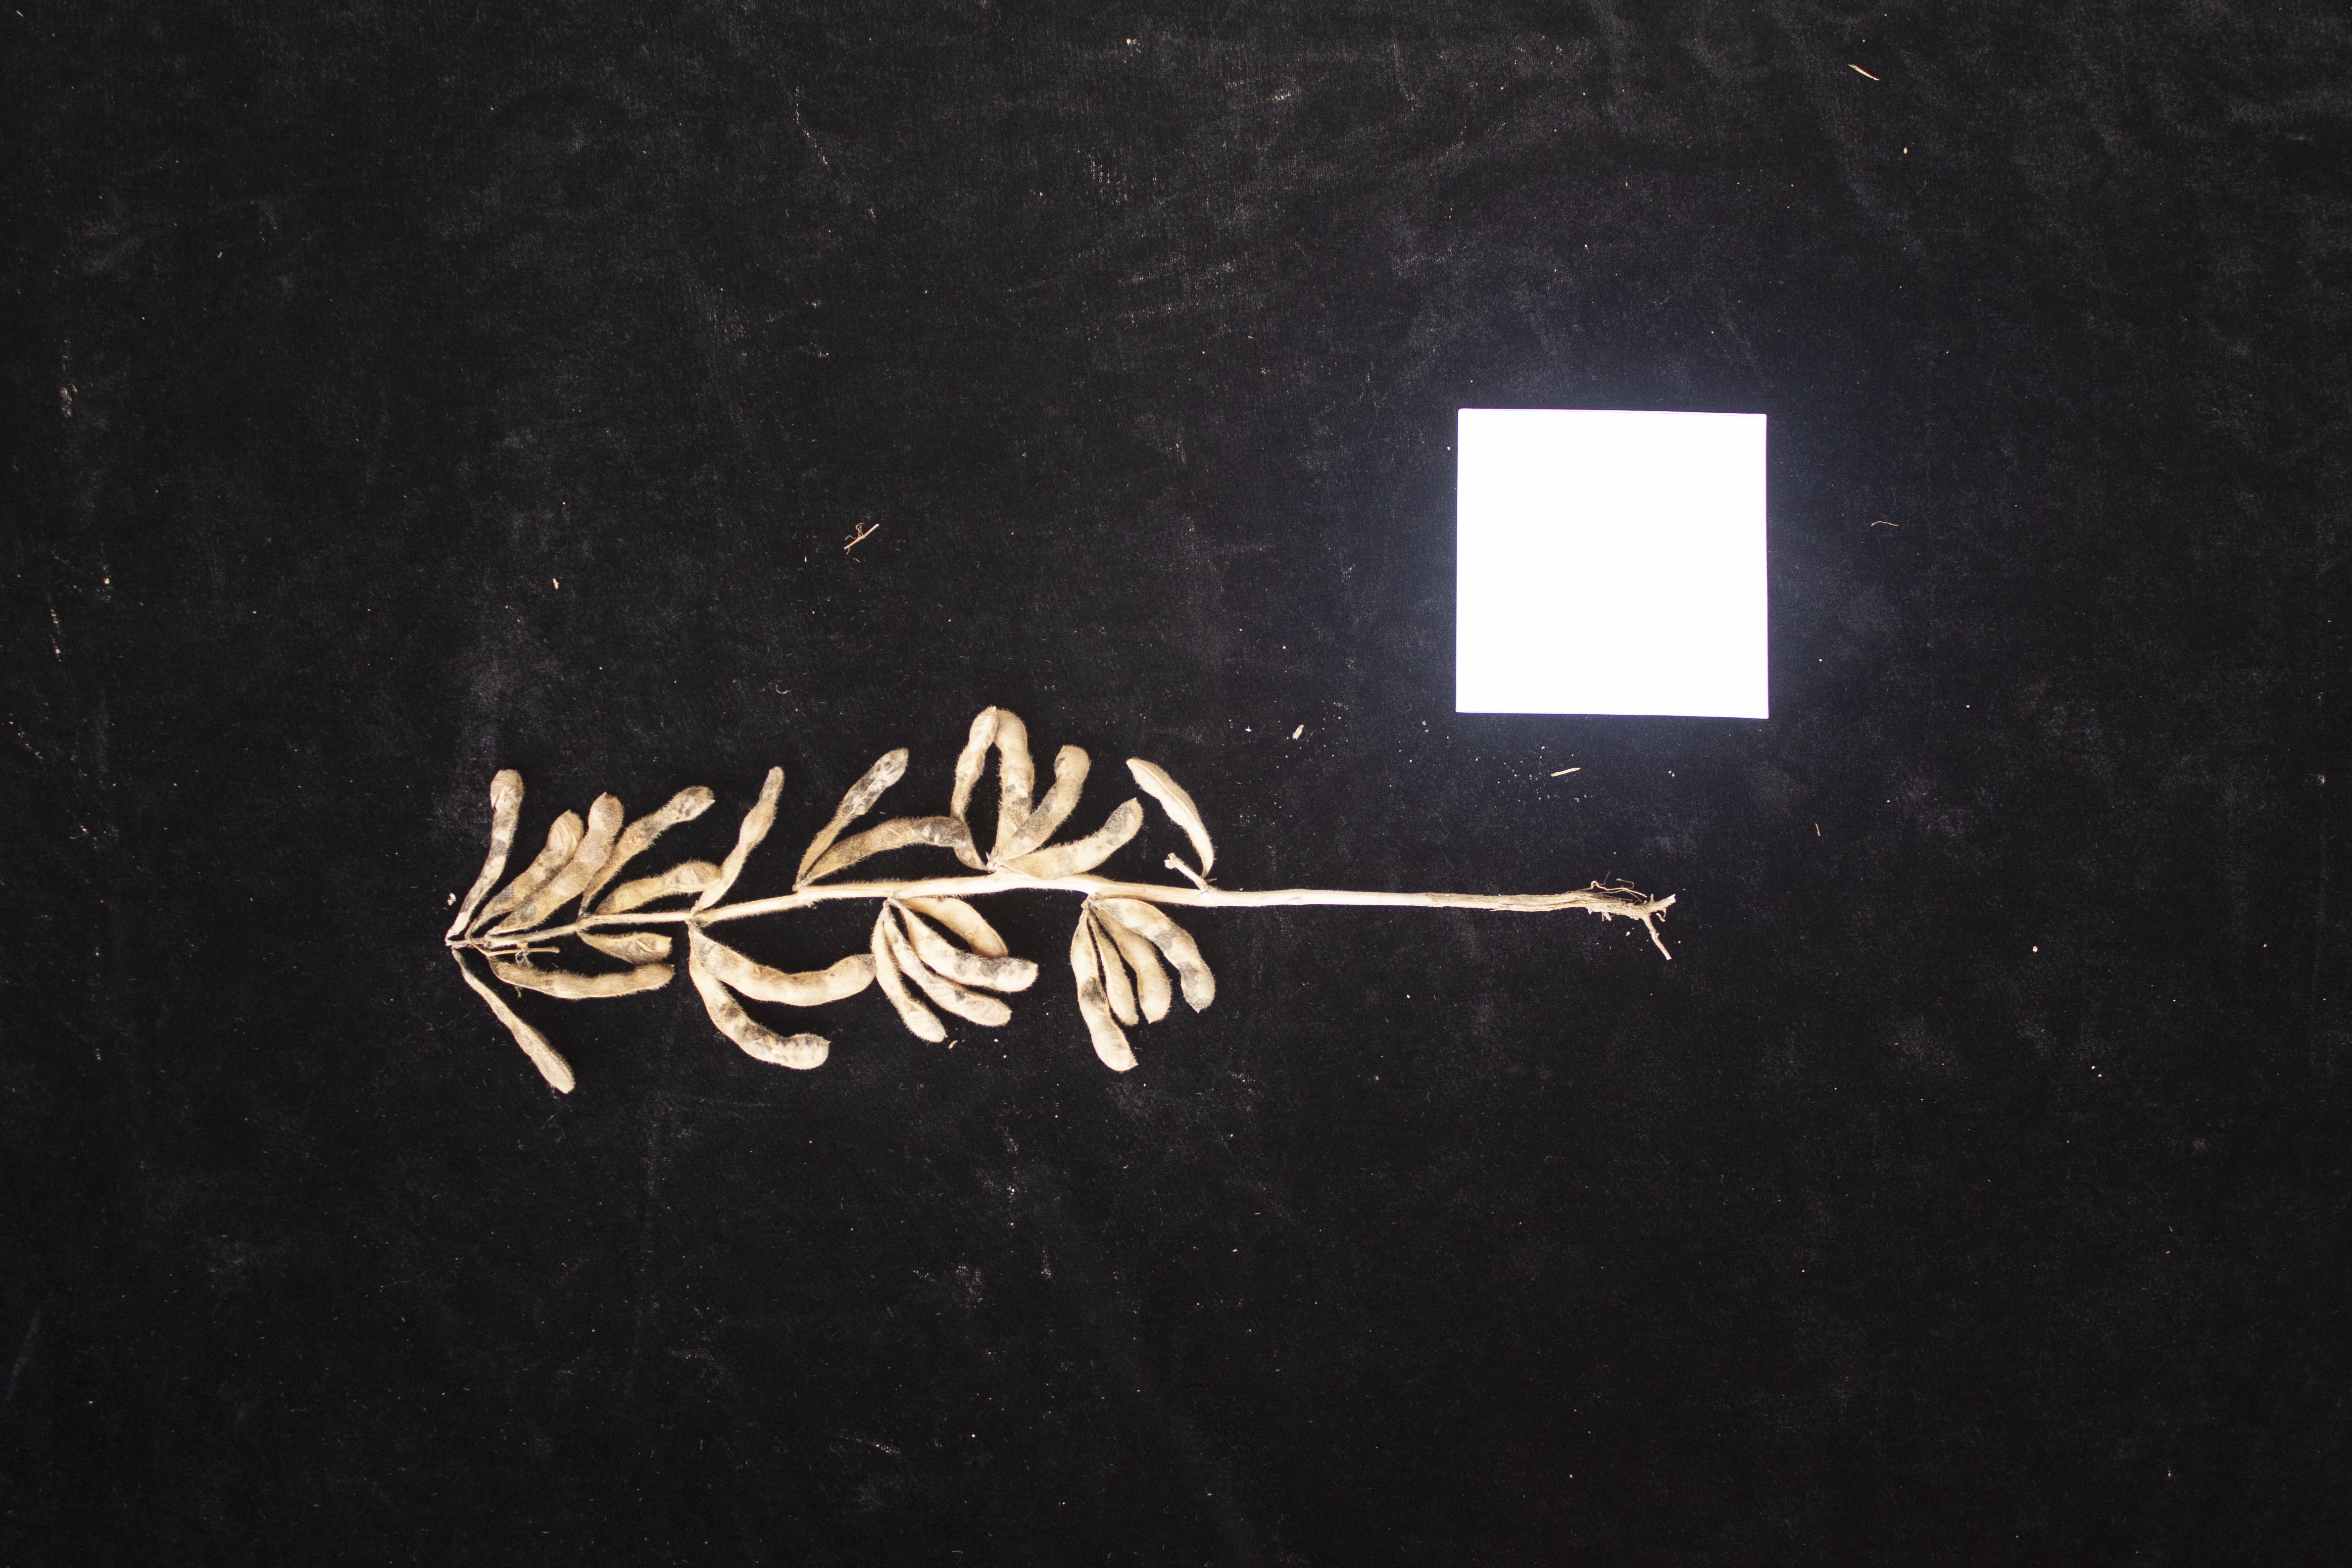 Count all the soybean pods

26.